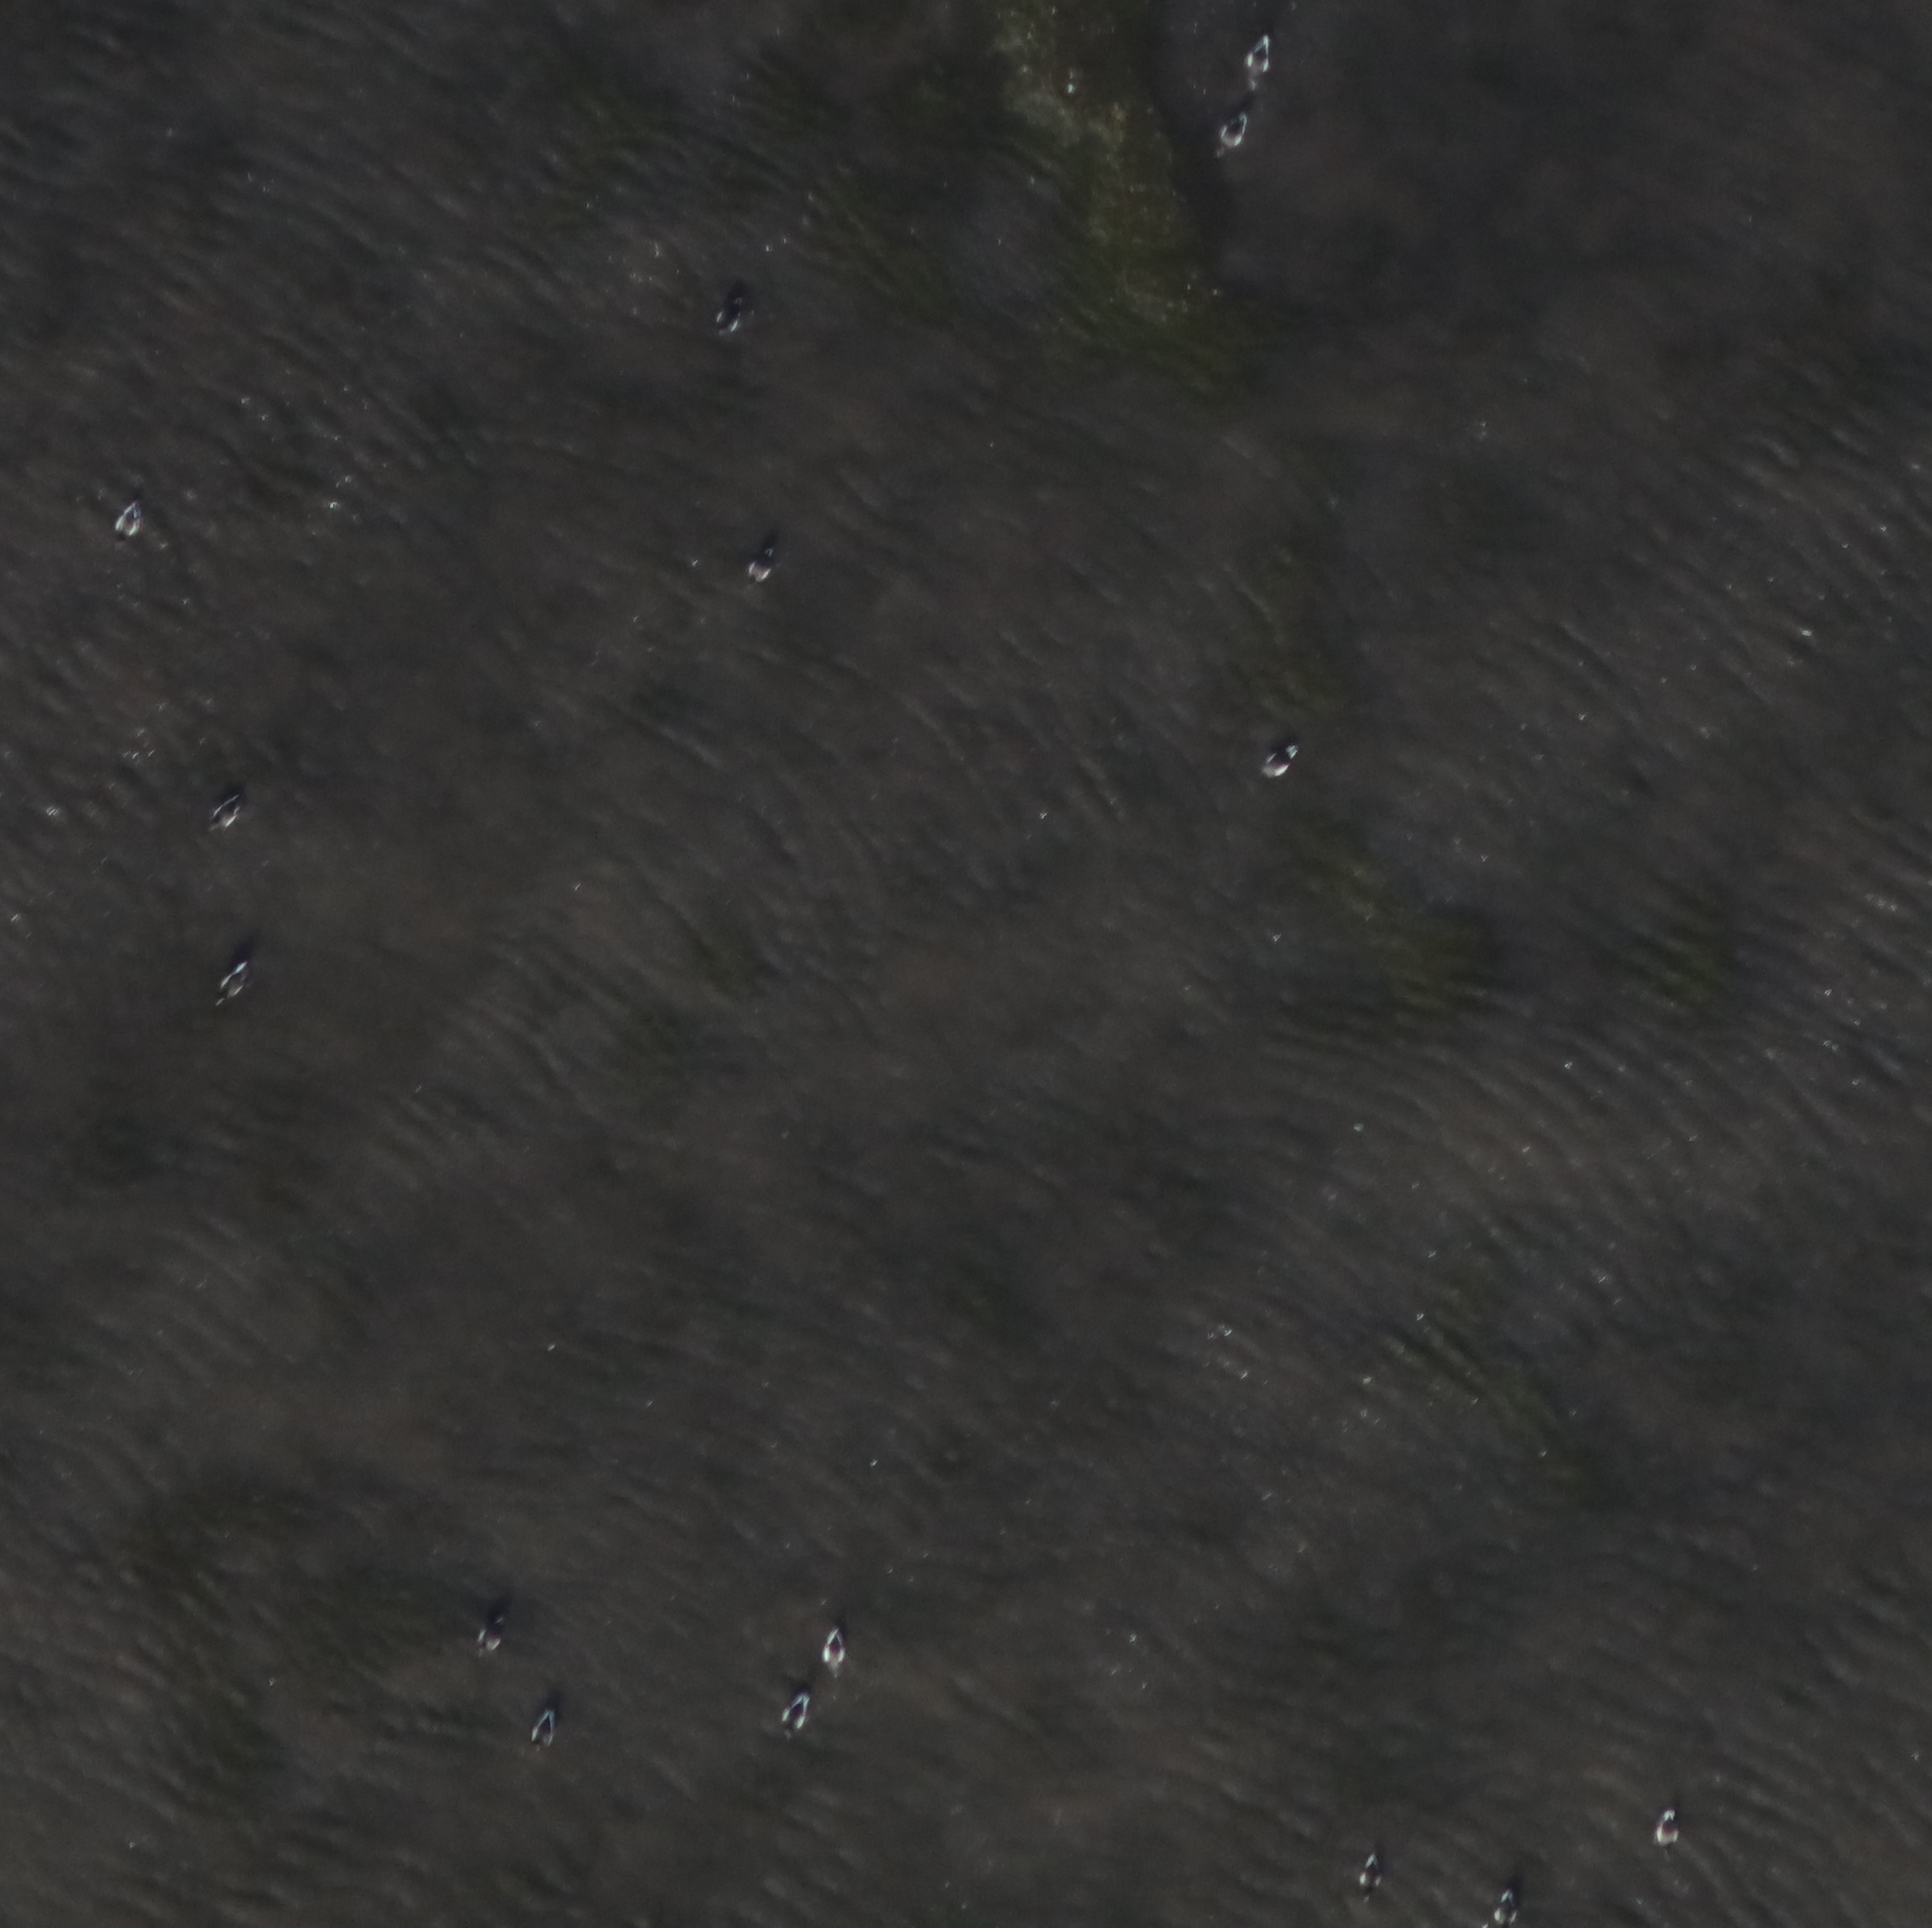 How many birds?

15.